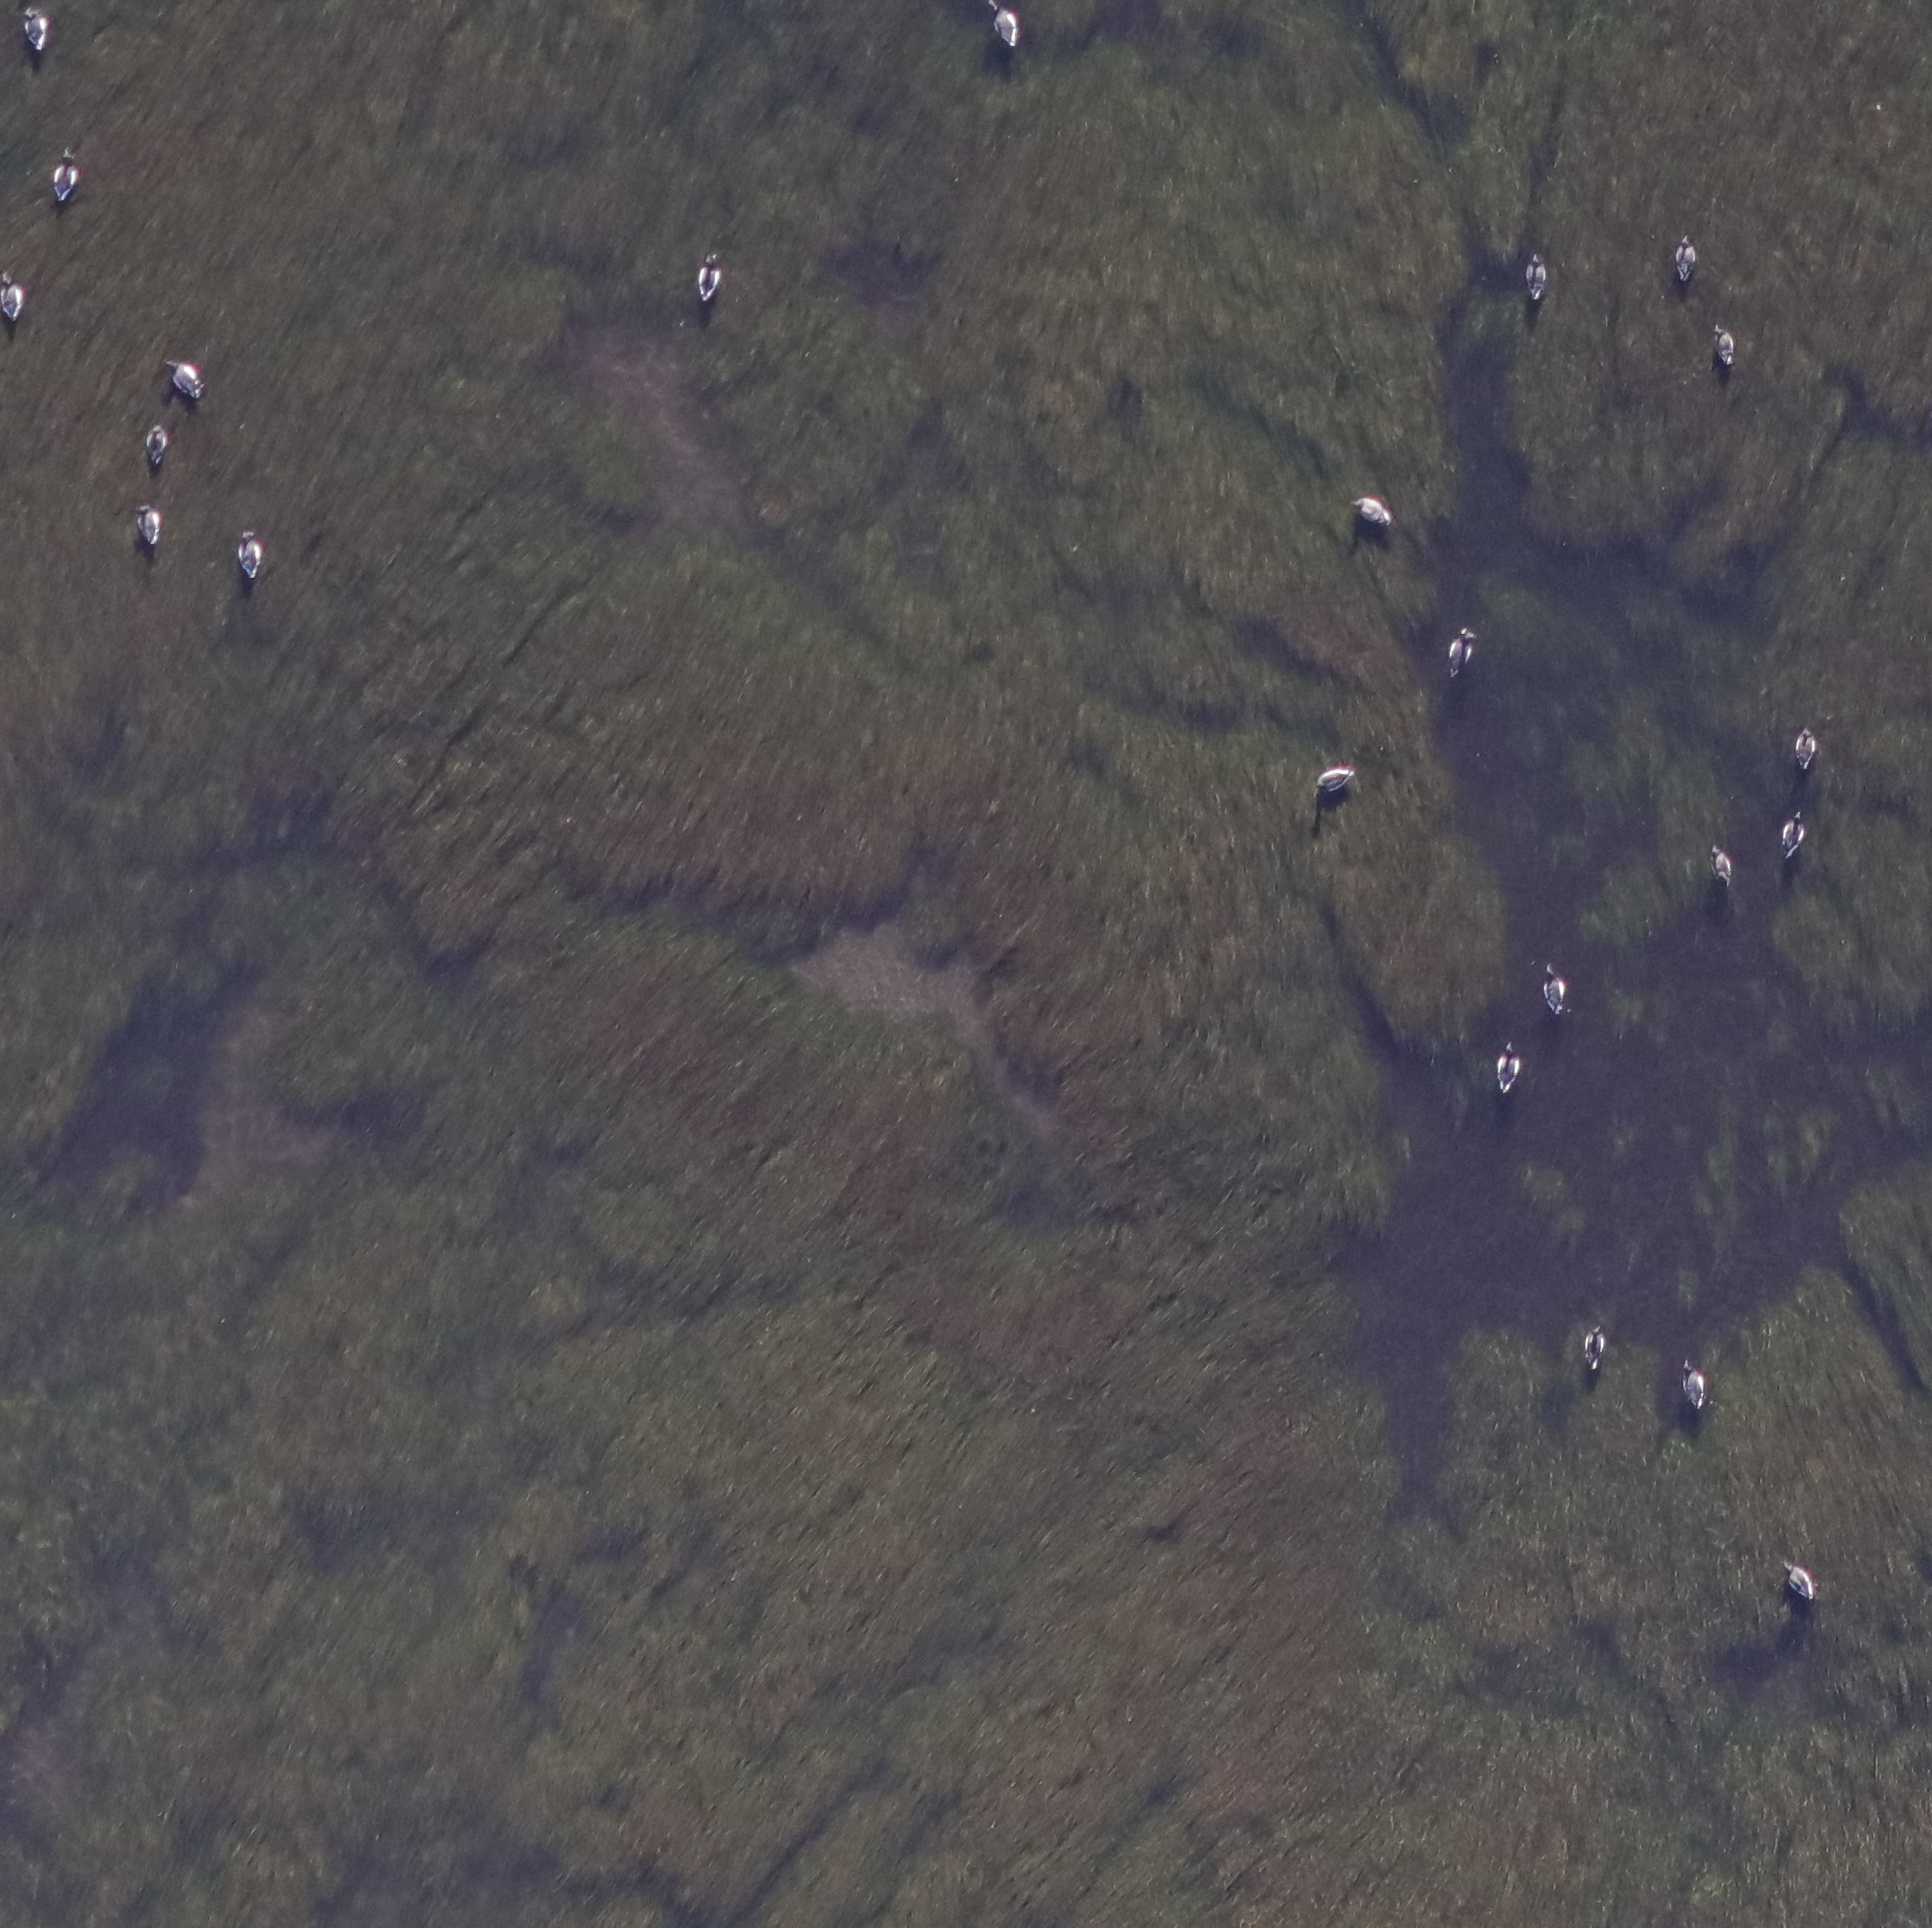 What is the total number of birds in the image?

23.